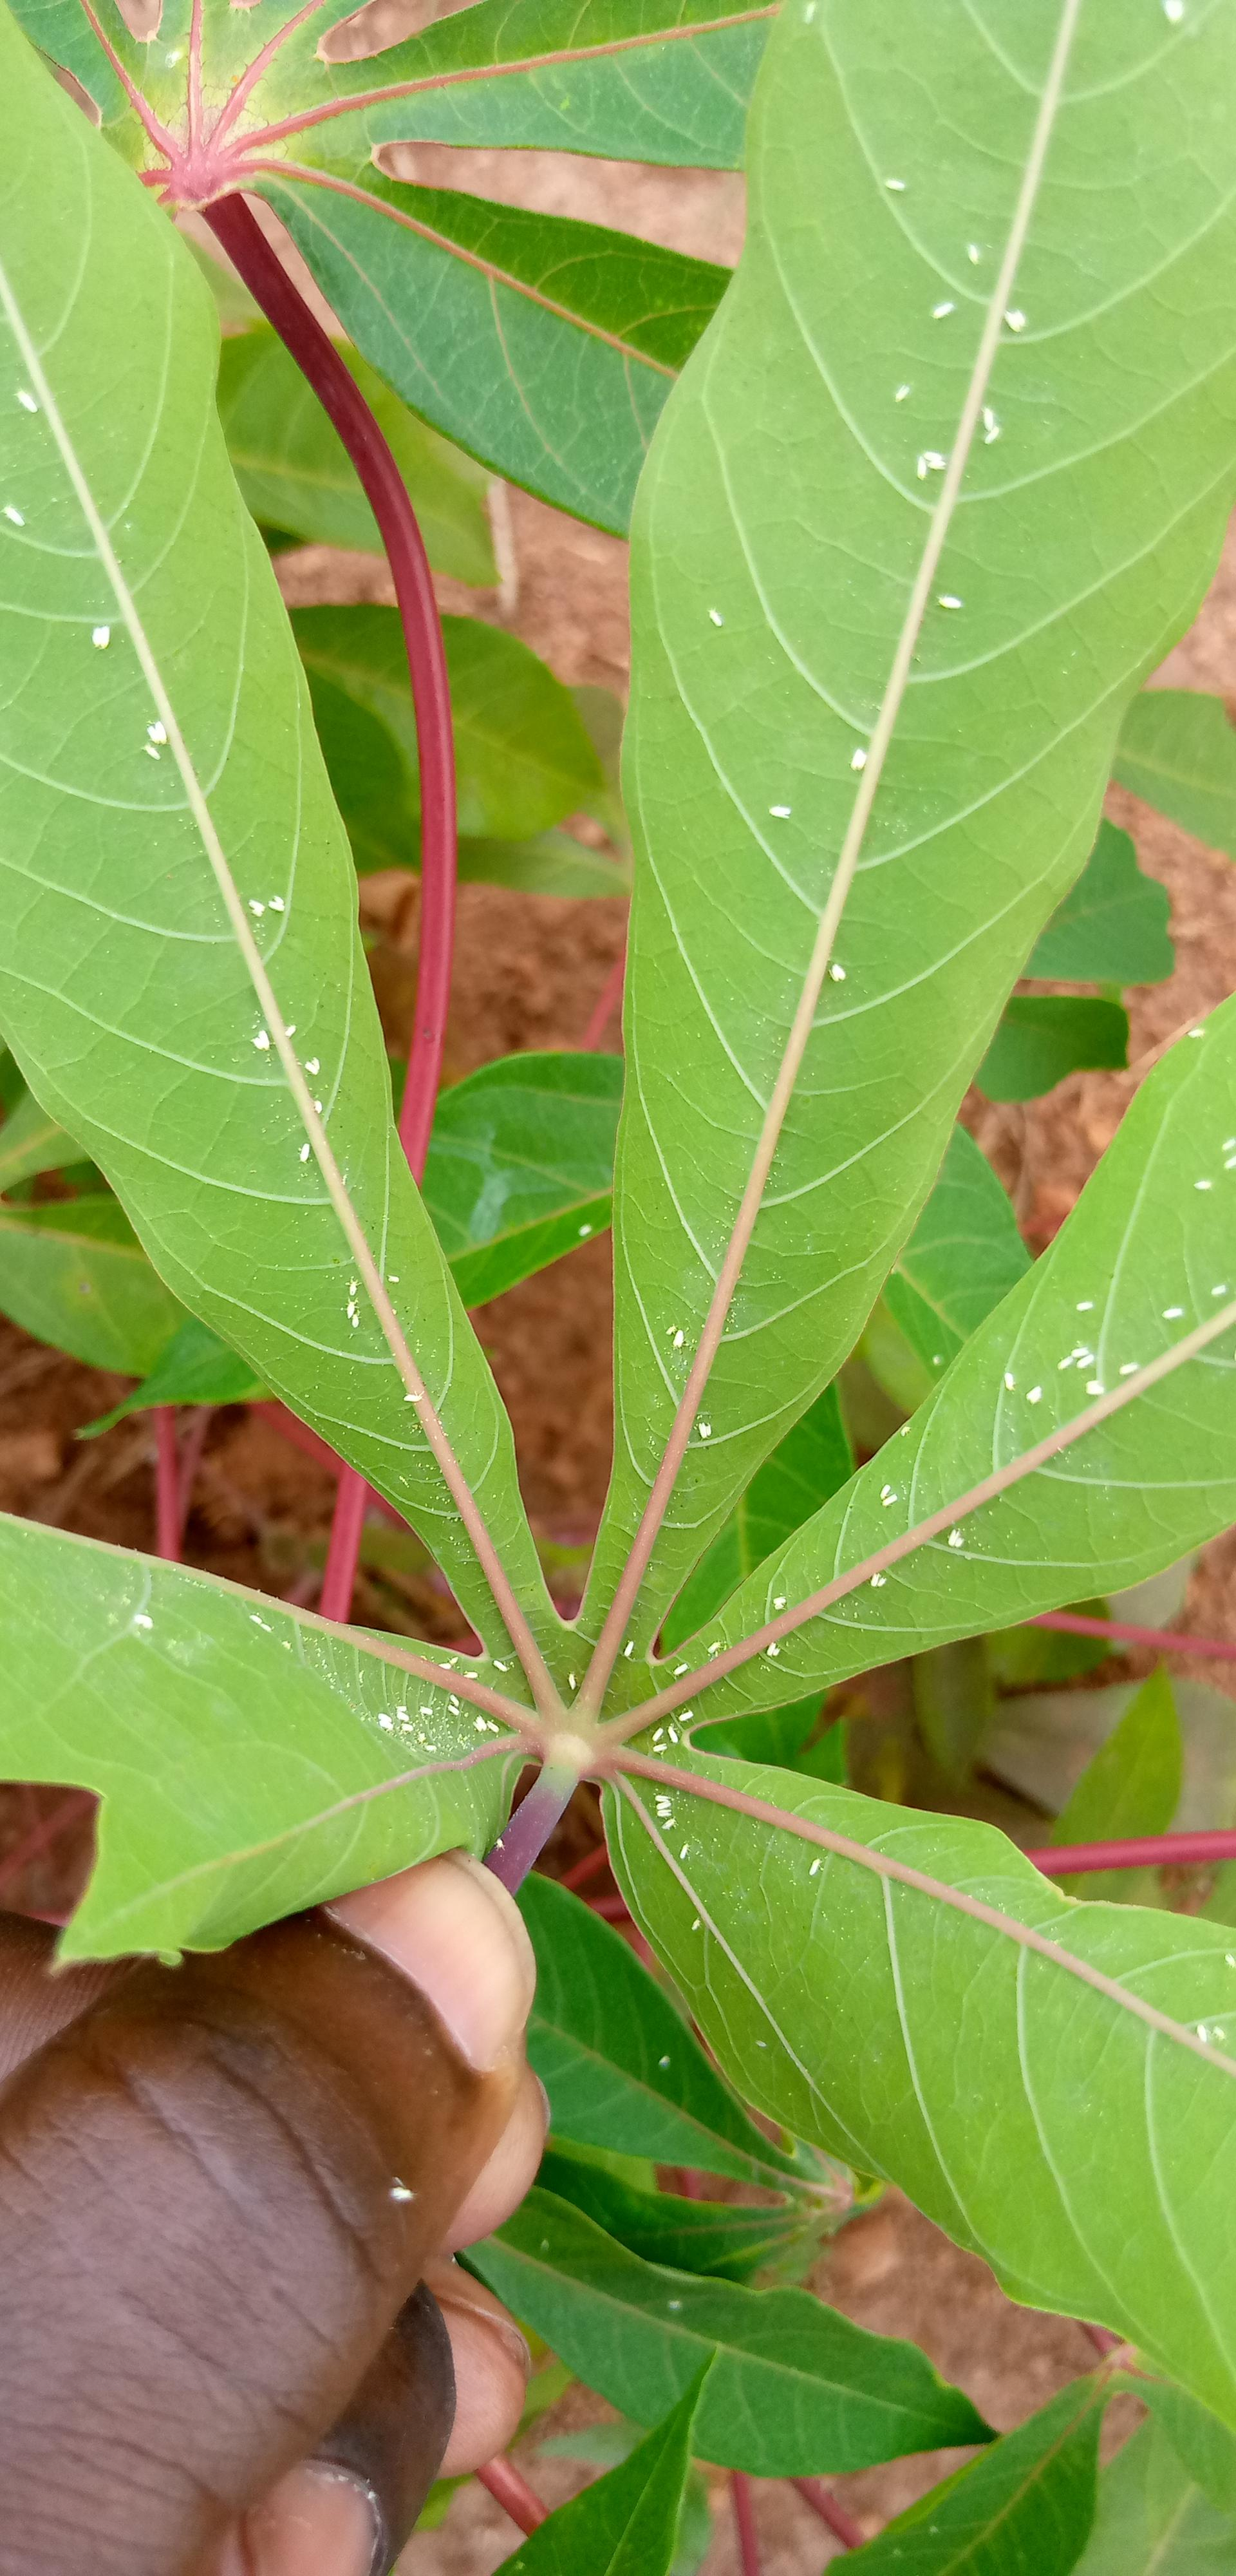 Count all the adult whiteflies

112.